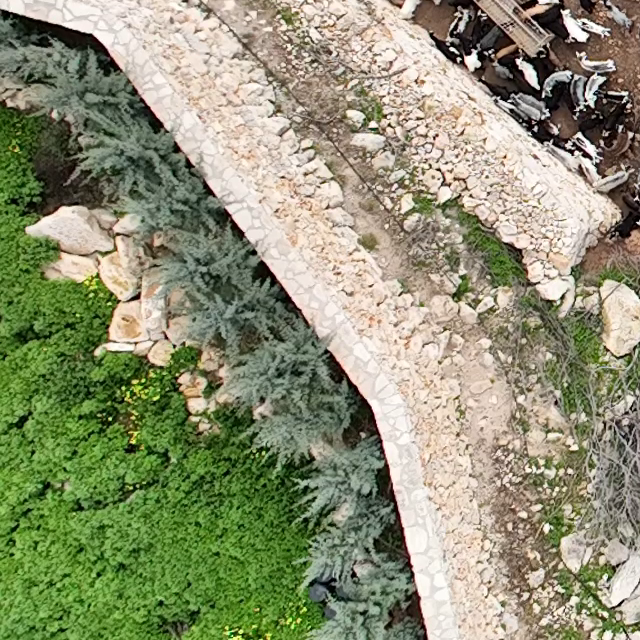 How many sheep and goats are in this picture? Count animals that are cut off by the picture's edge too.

44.